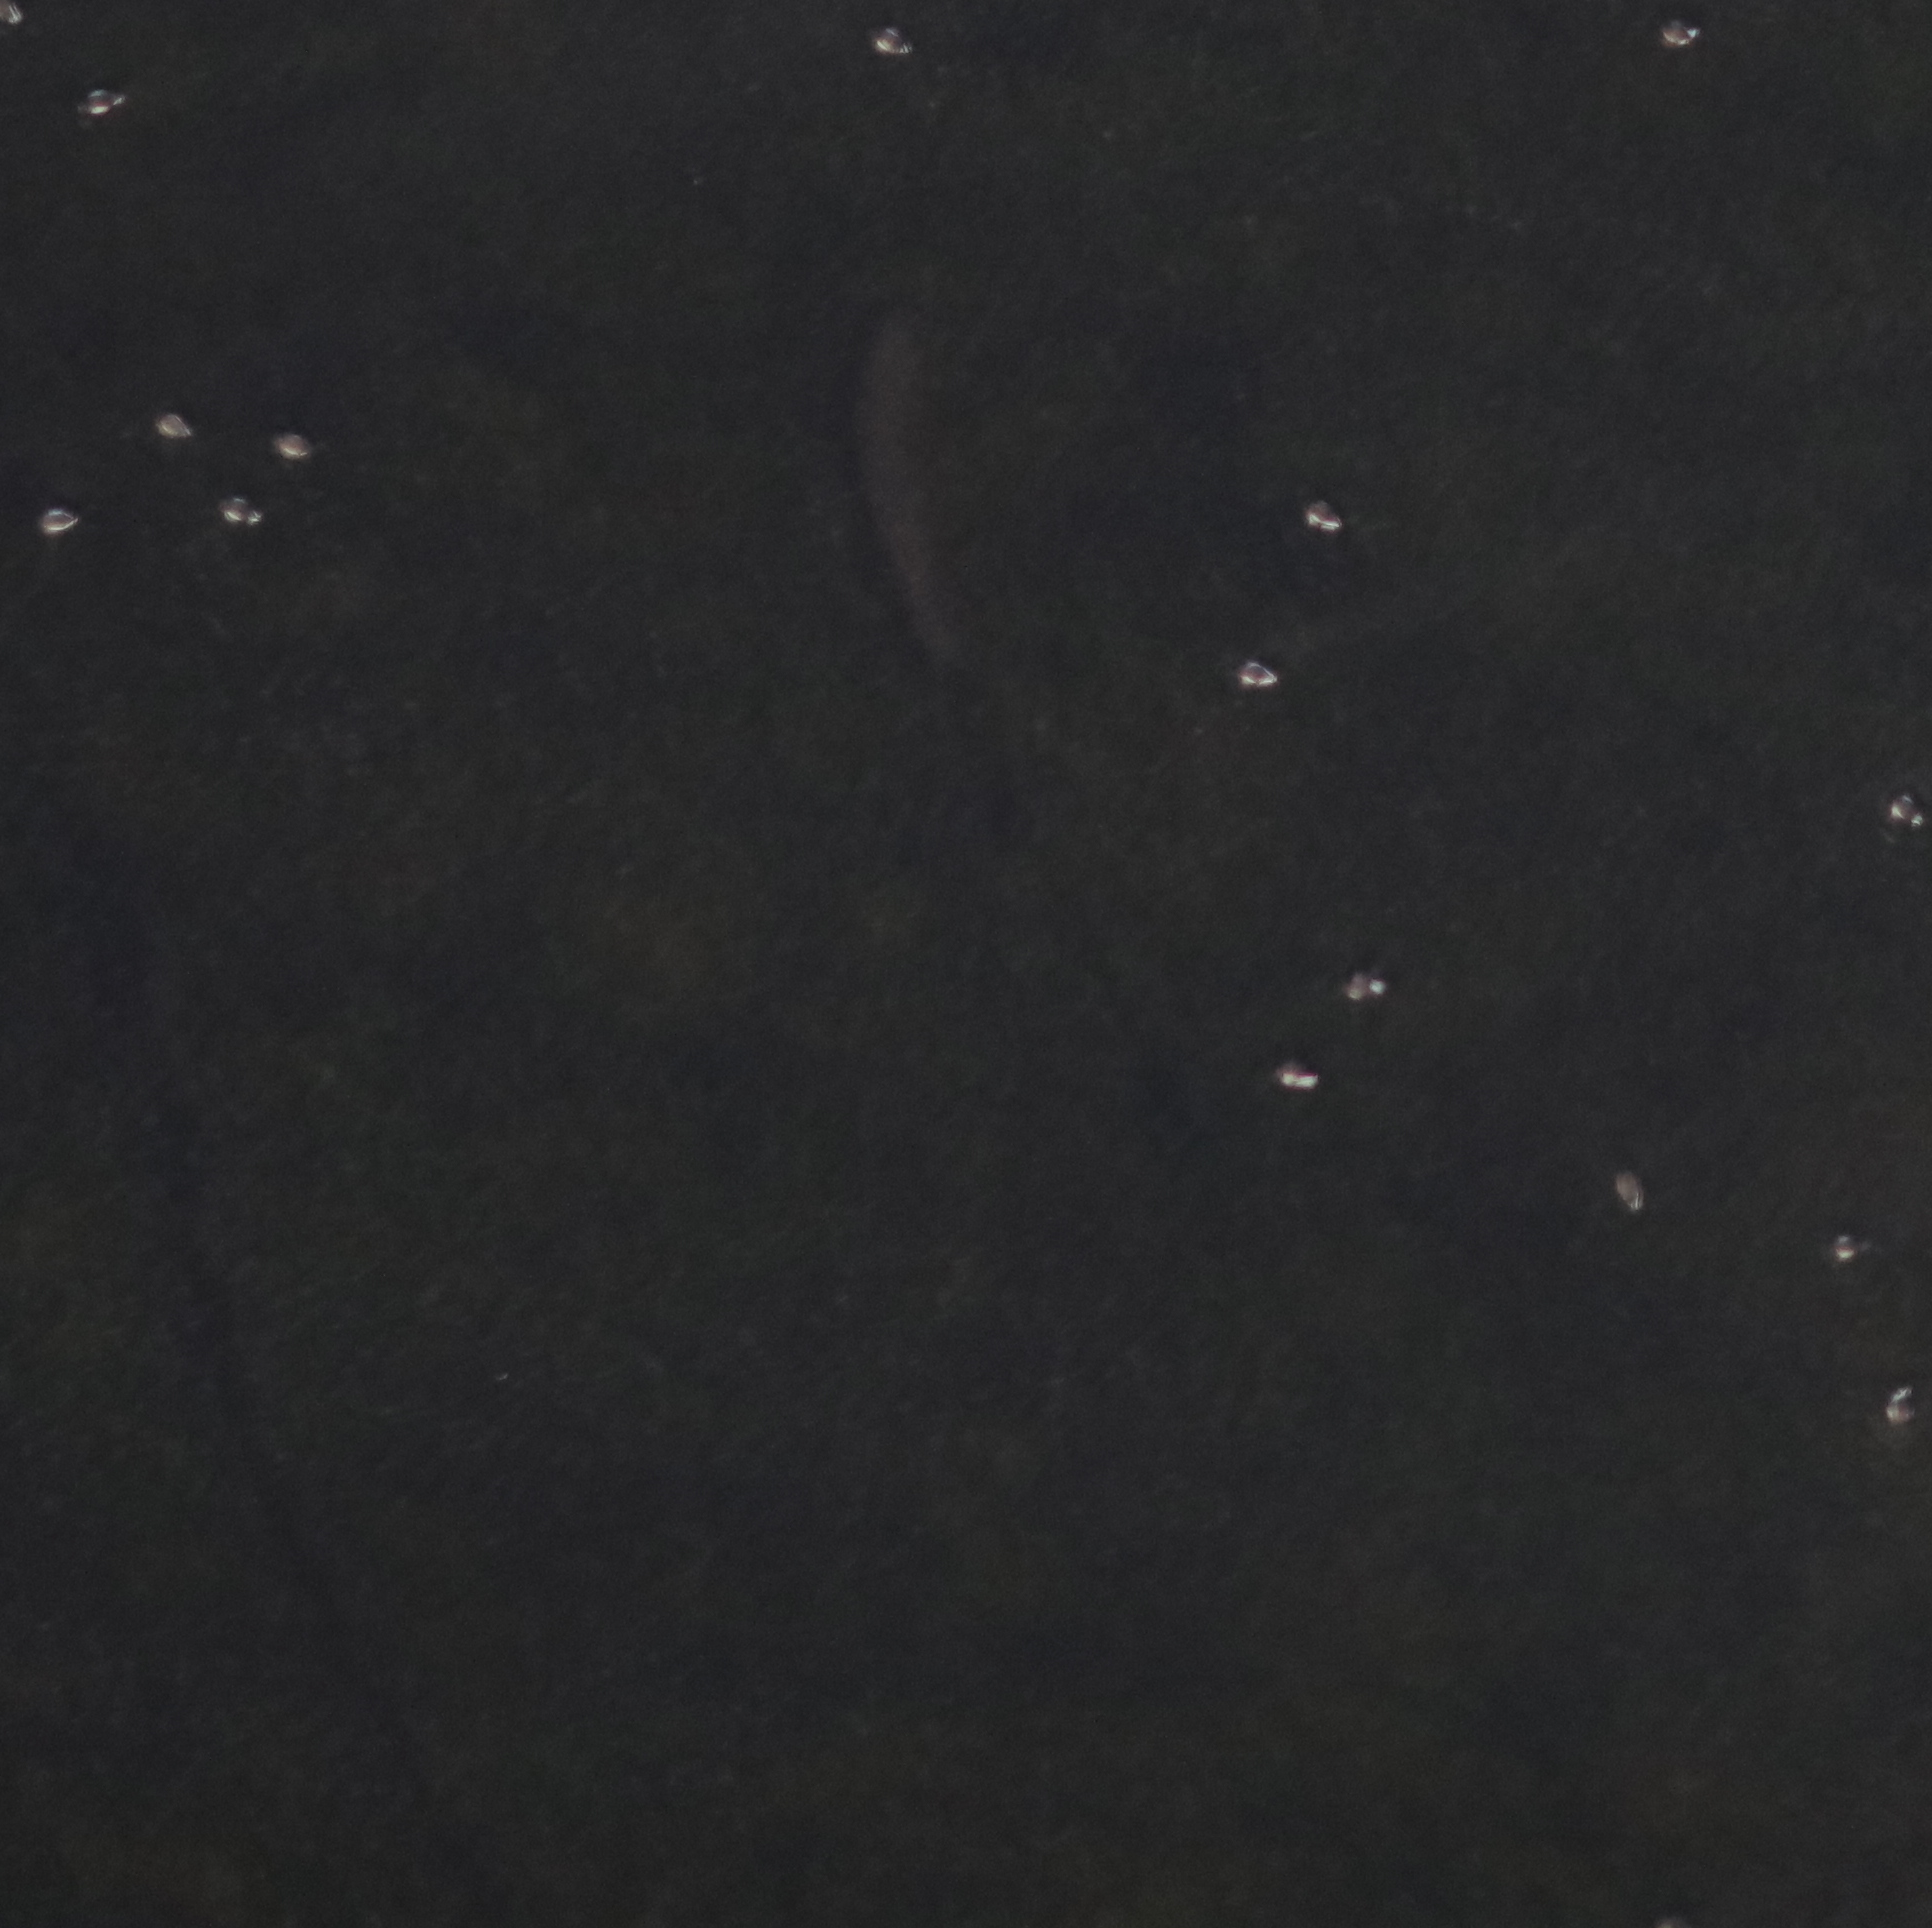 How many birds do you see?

16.